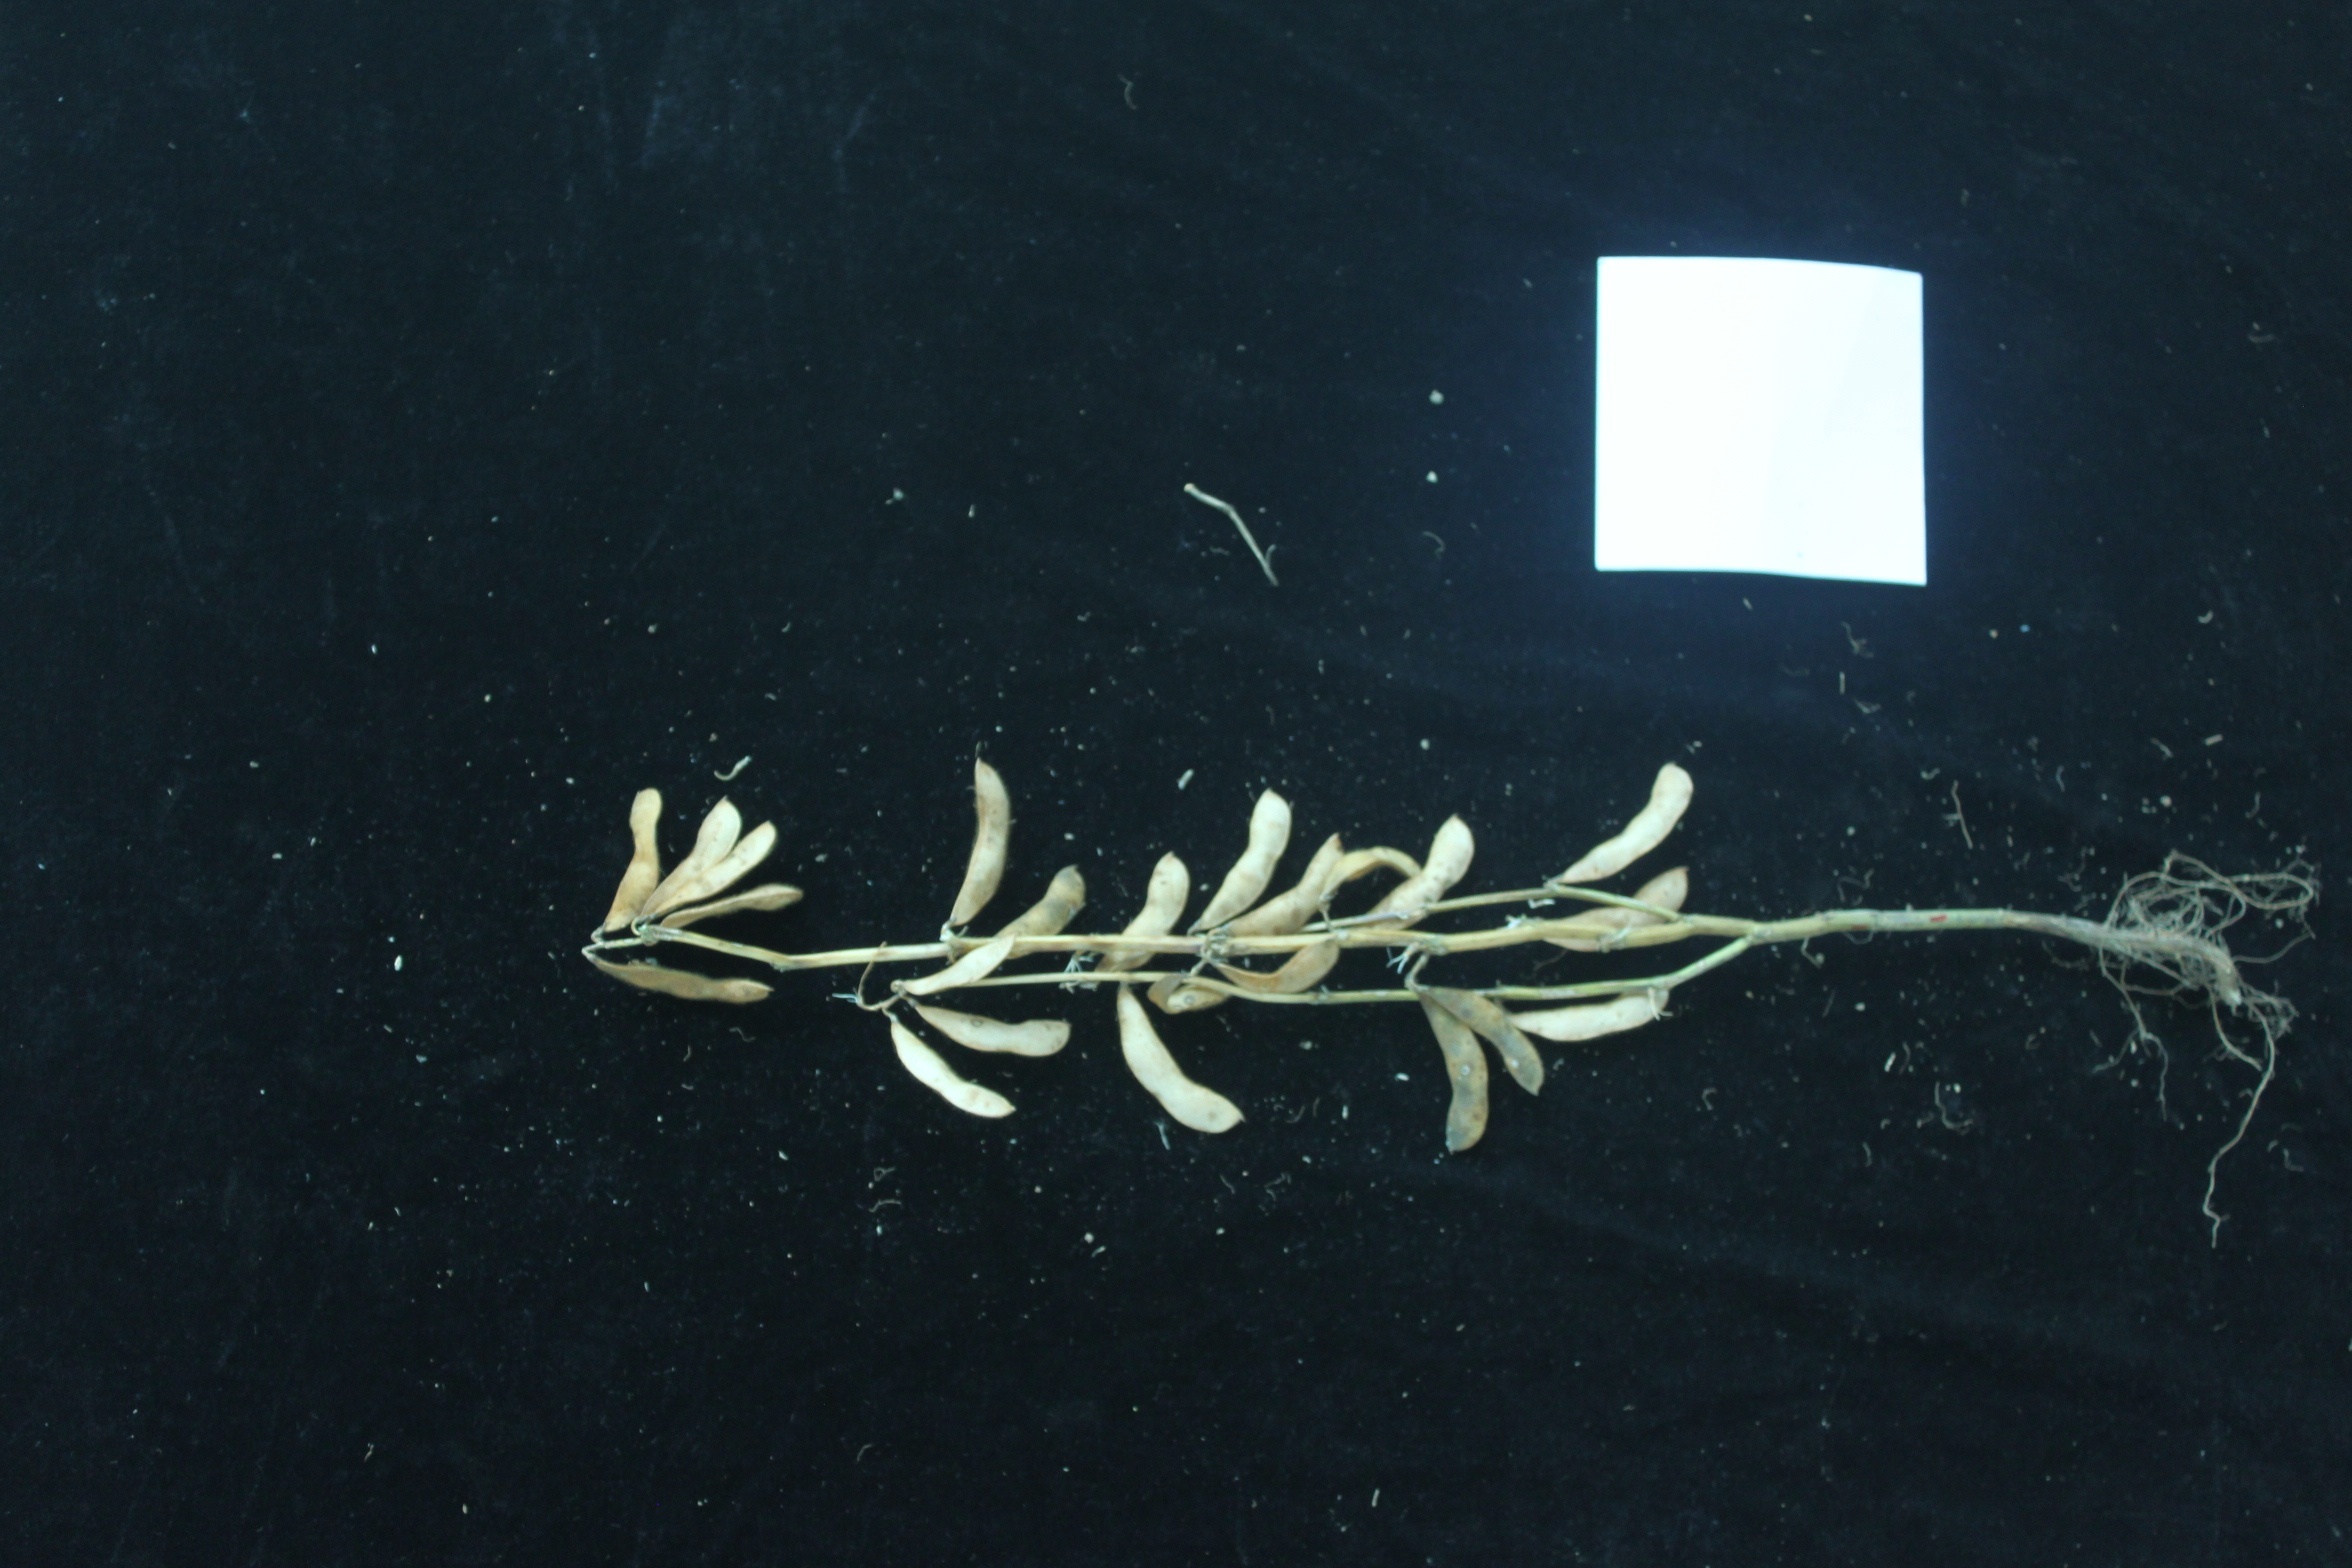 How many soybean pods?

23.